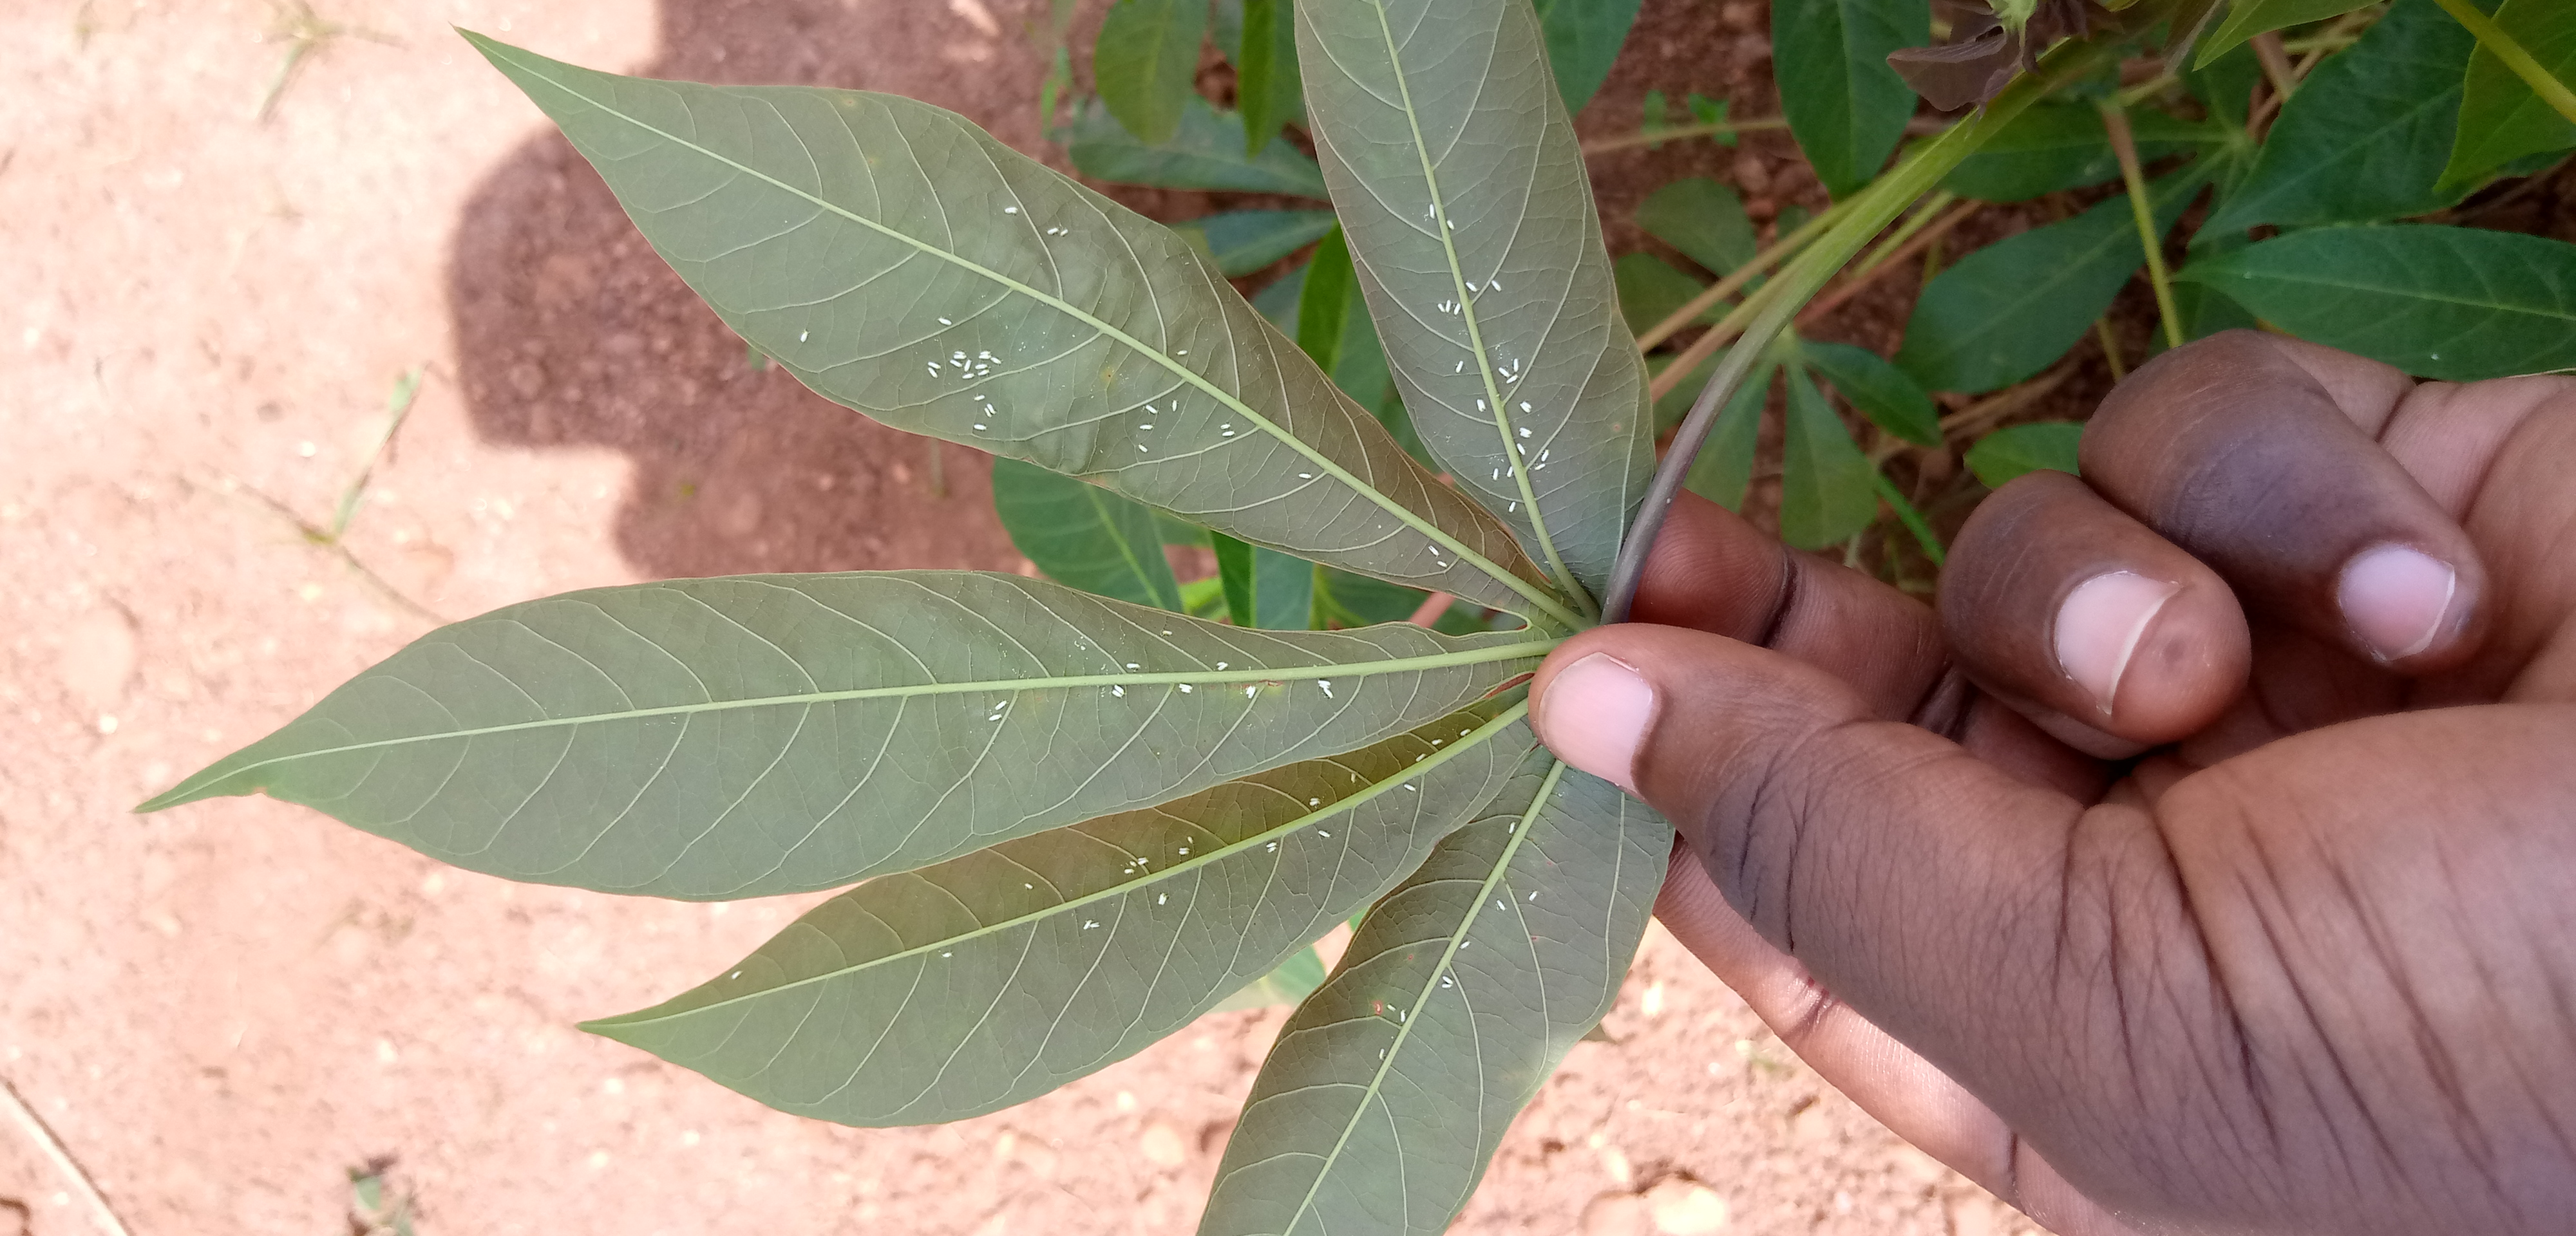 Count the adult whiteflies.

102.